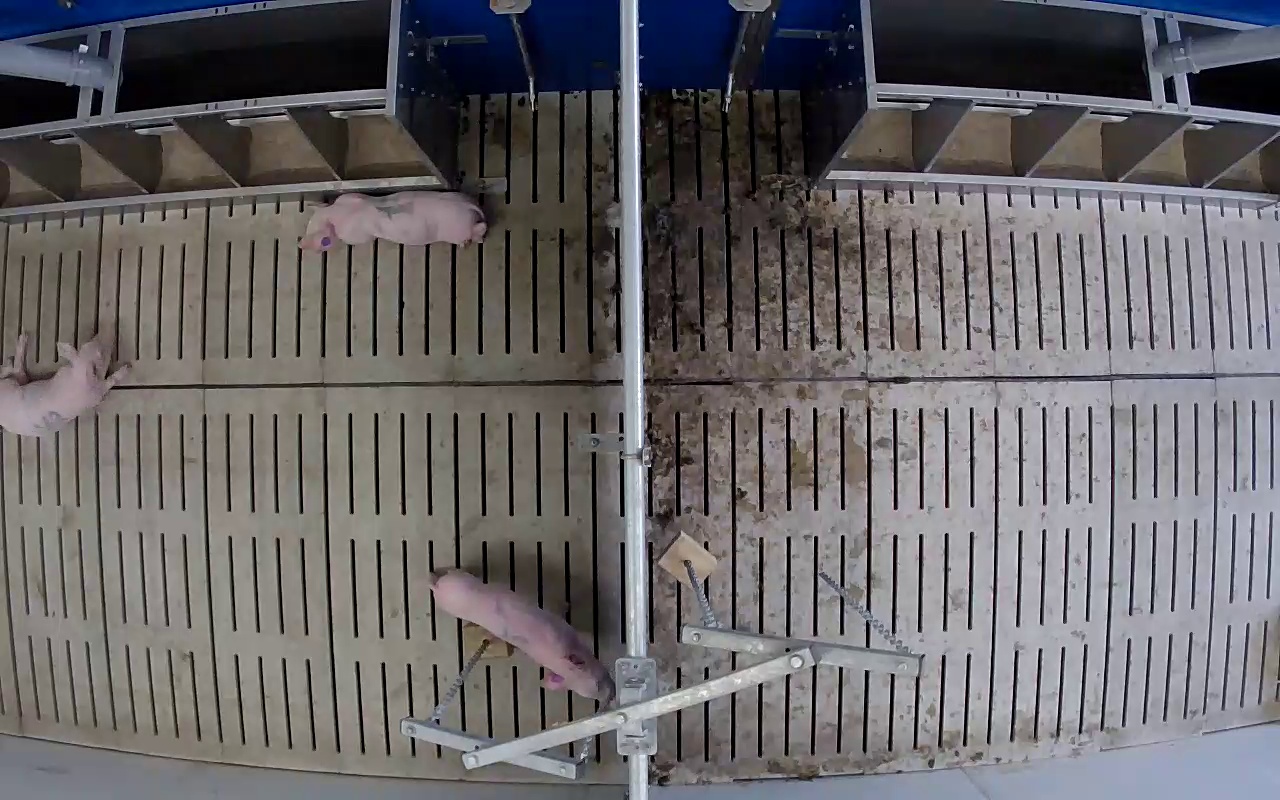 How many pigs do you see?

3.